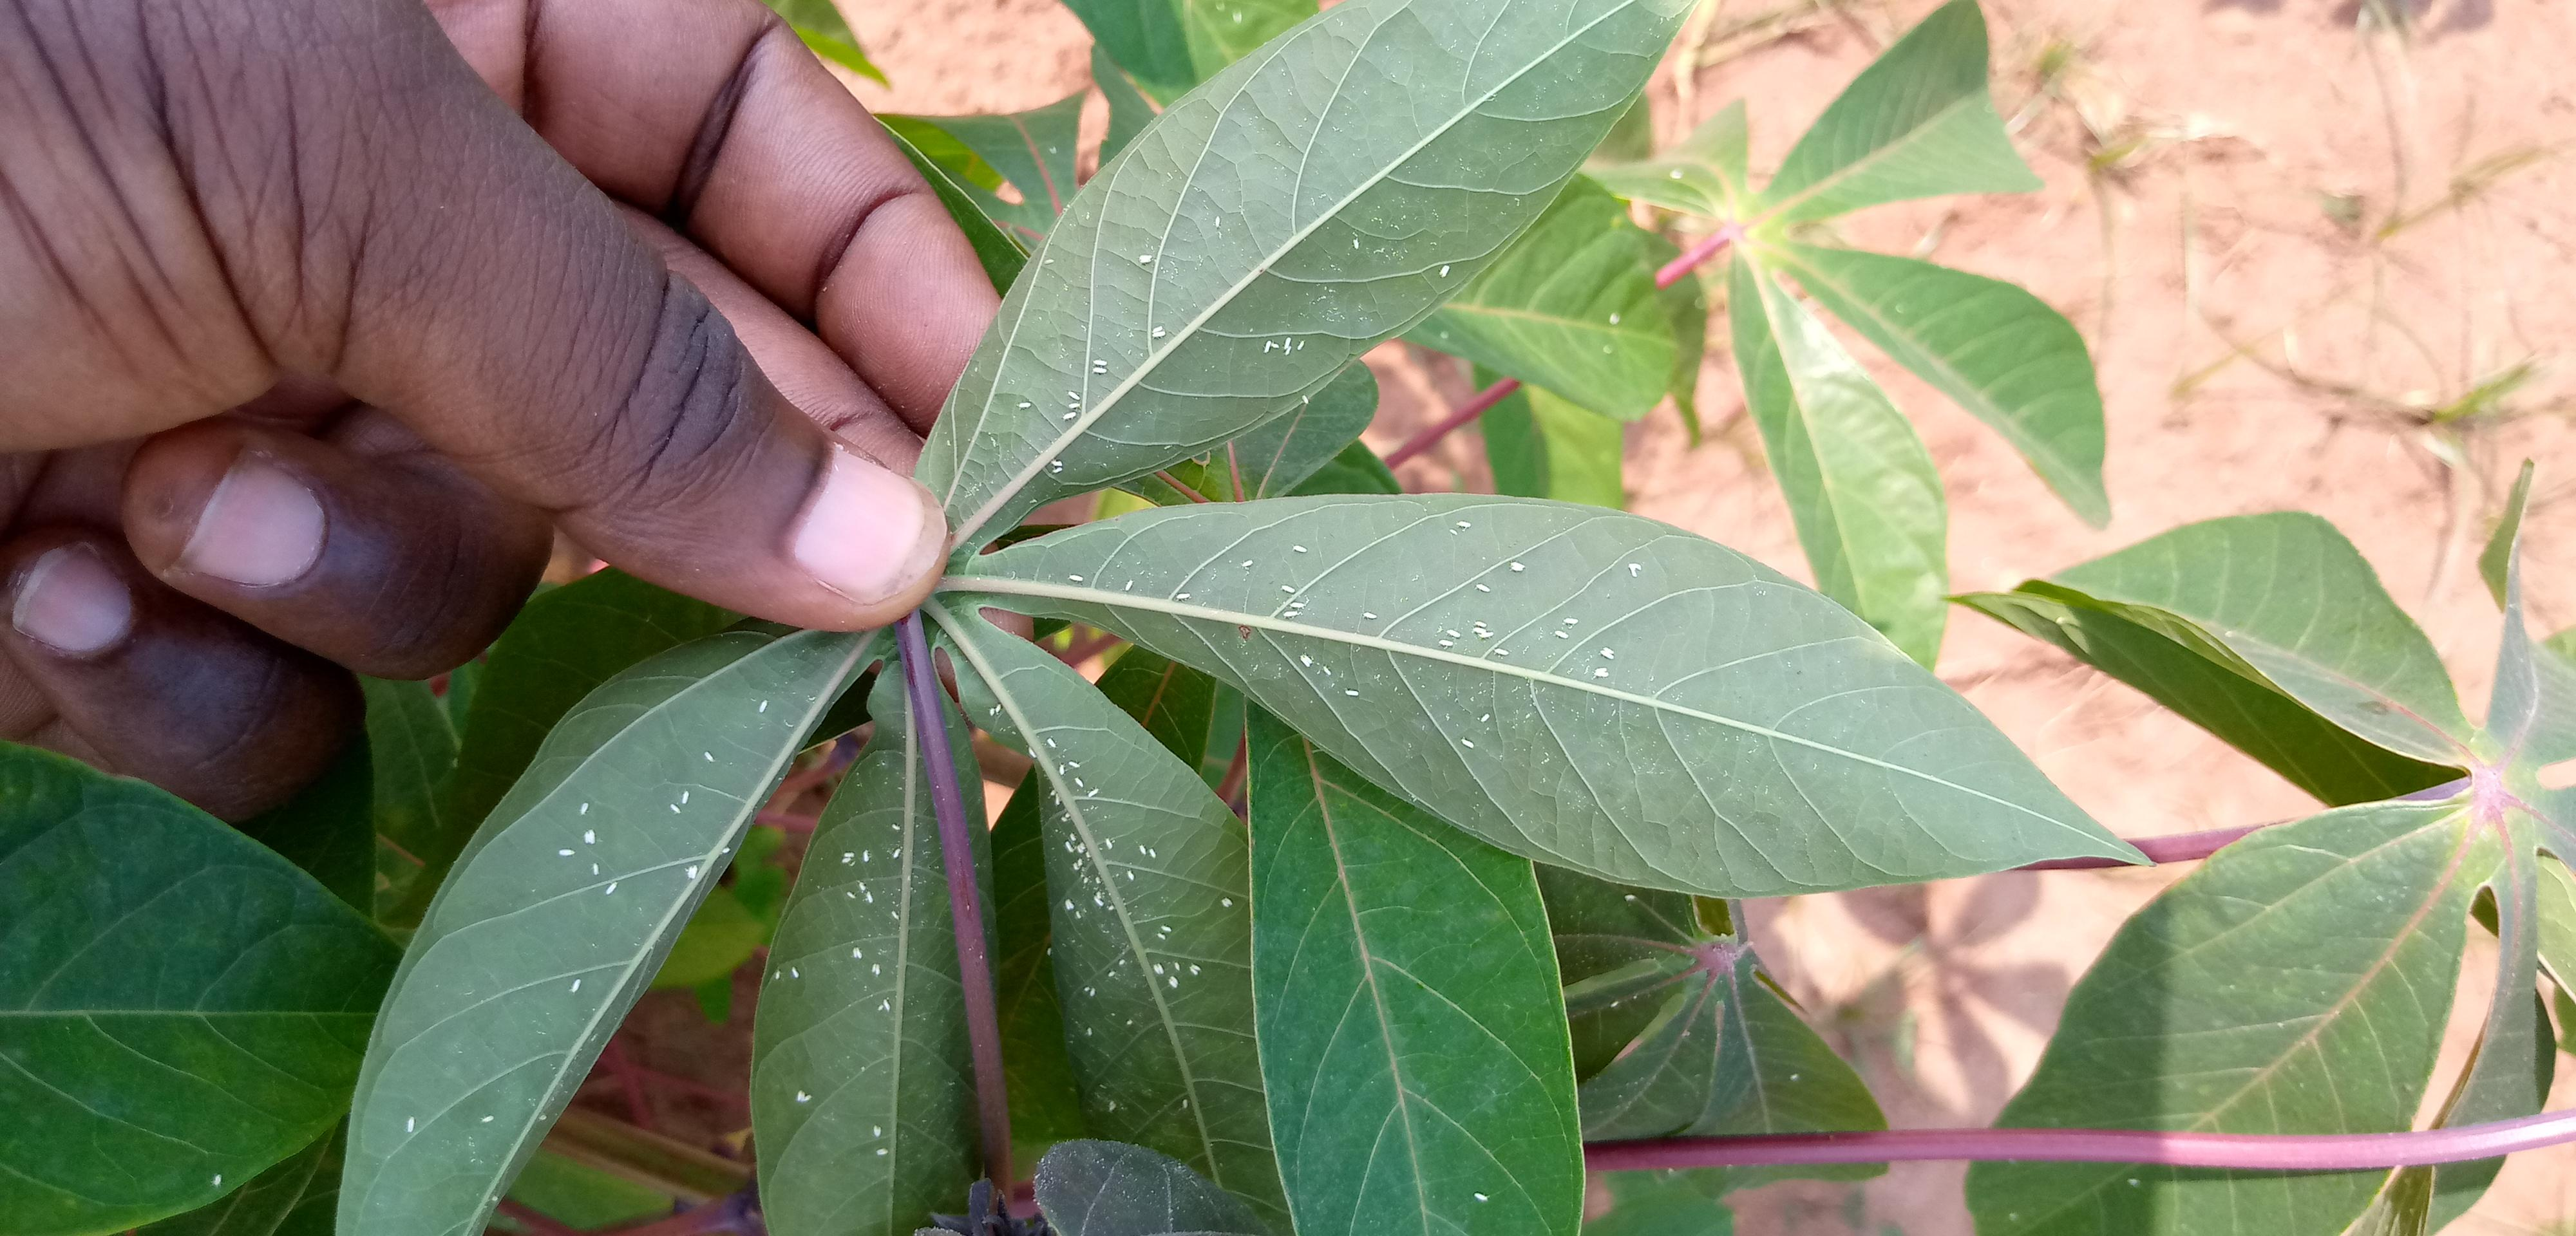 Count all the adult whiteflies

122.